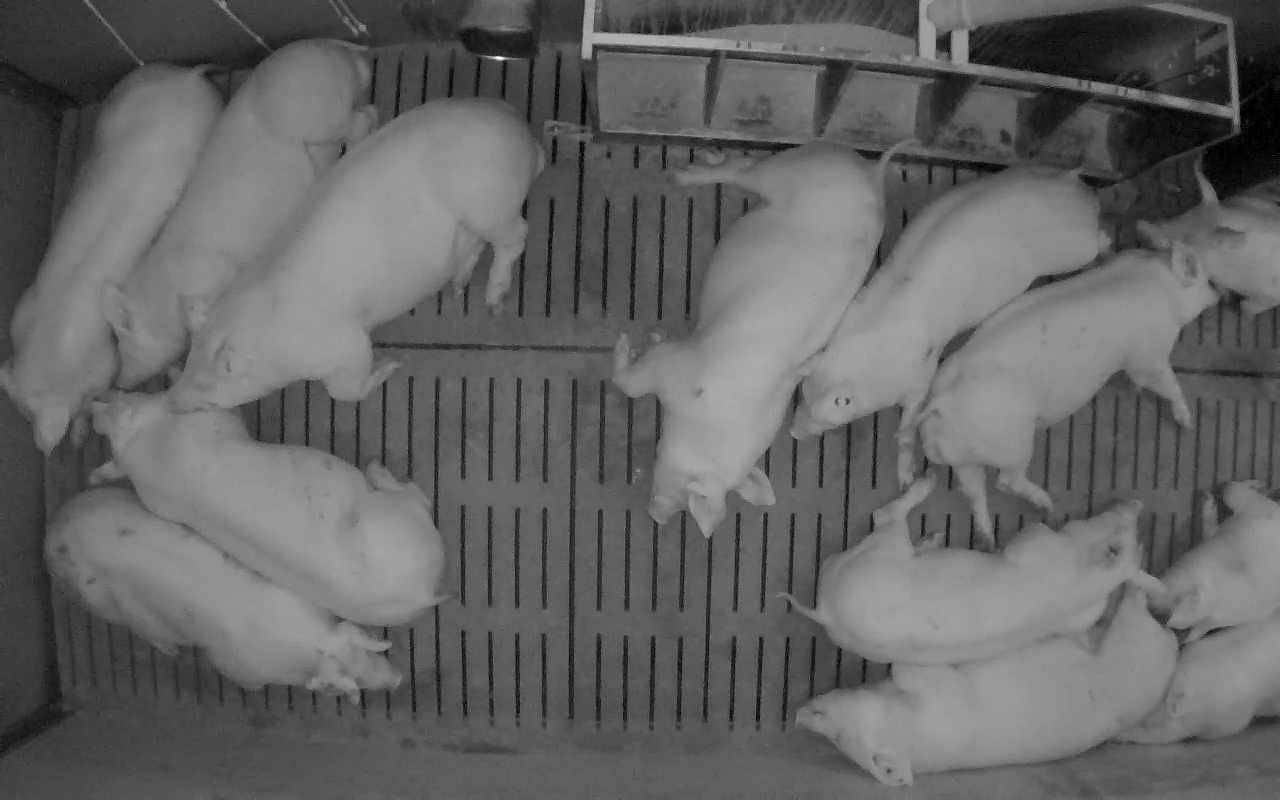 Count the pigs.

13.